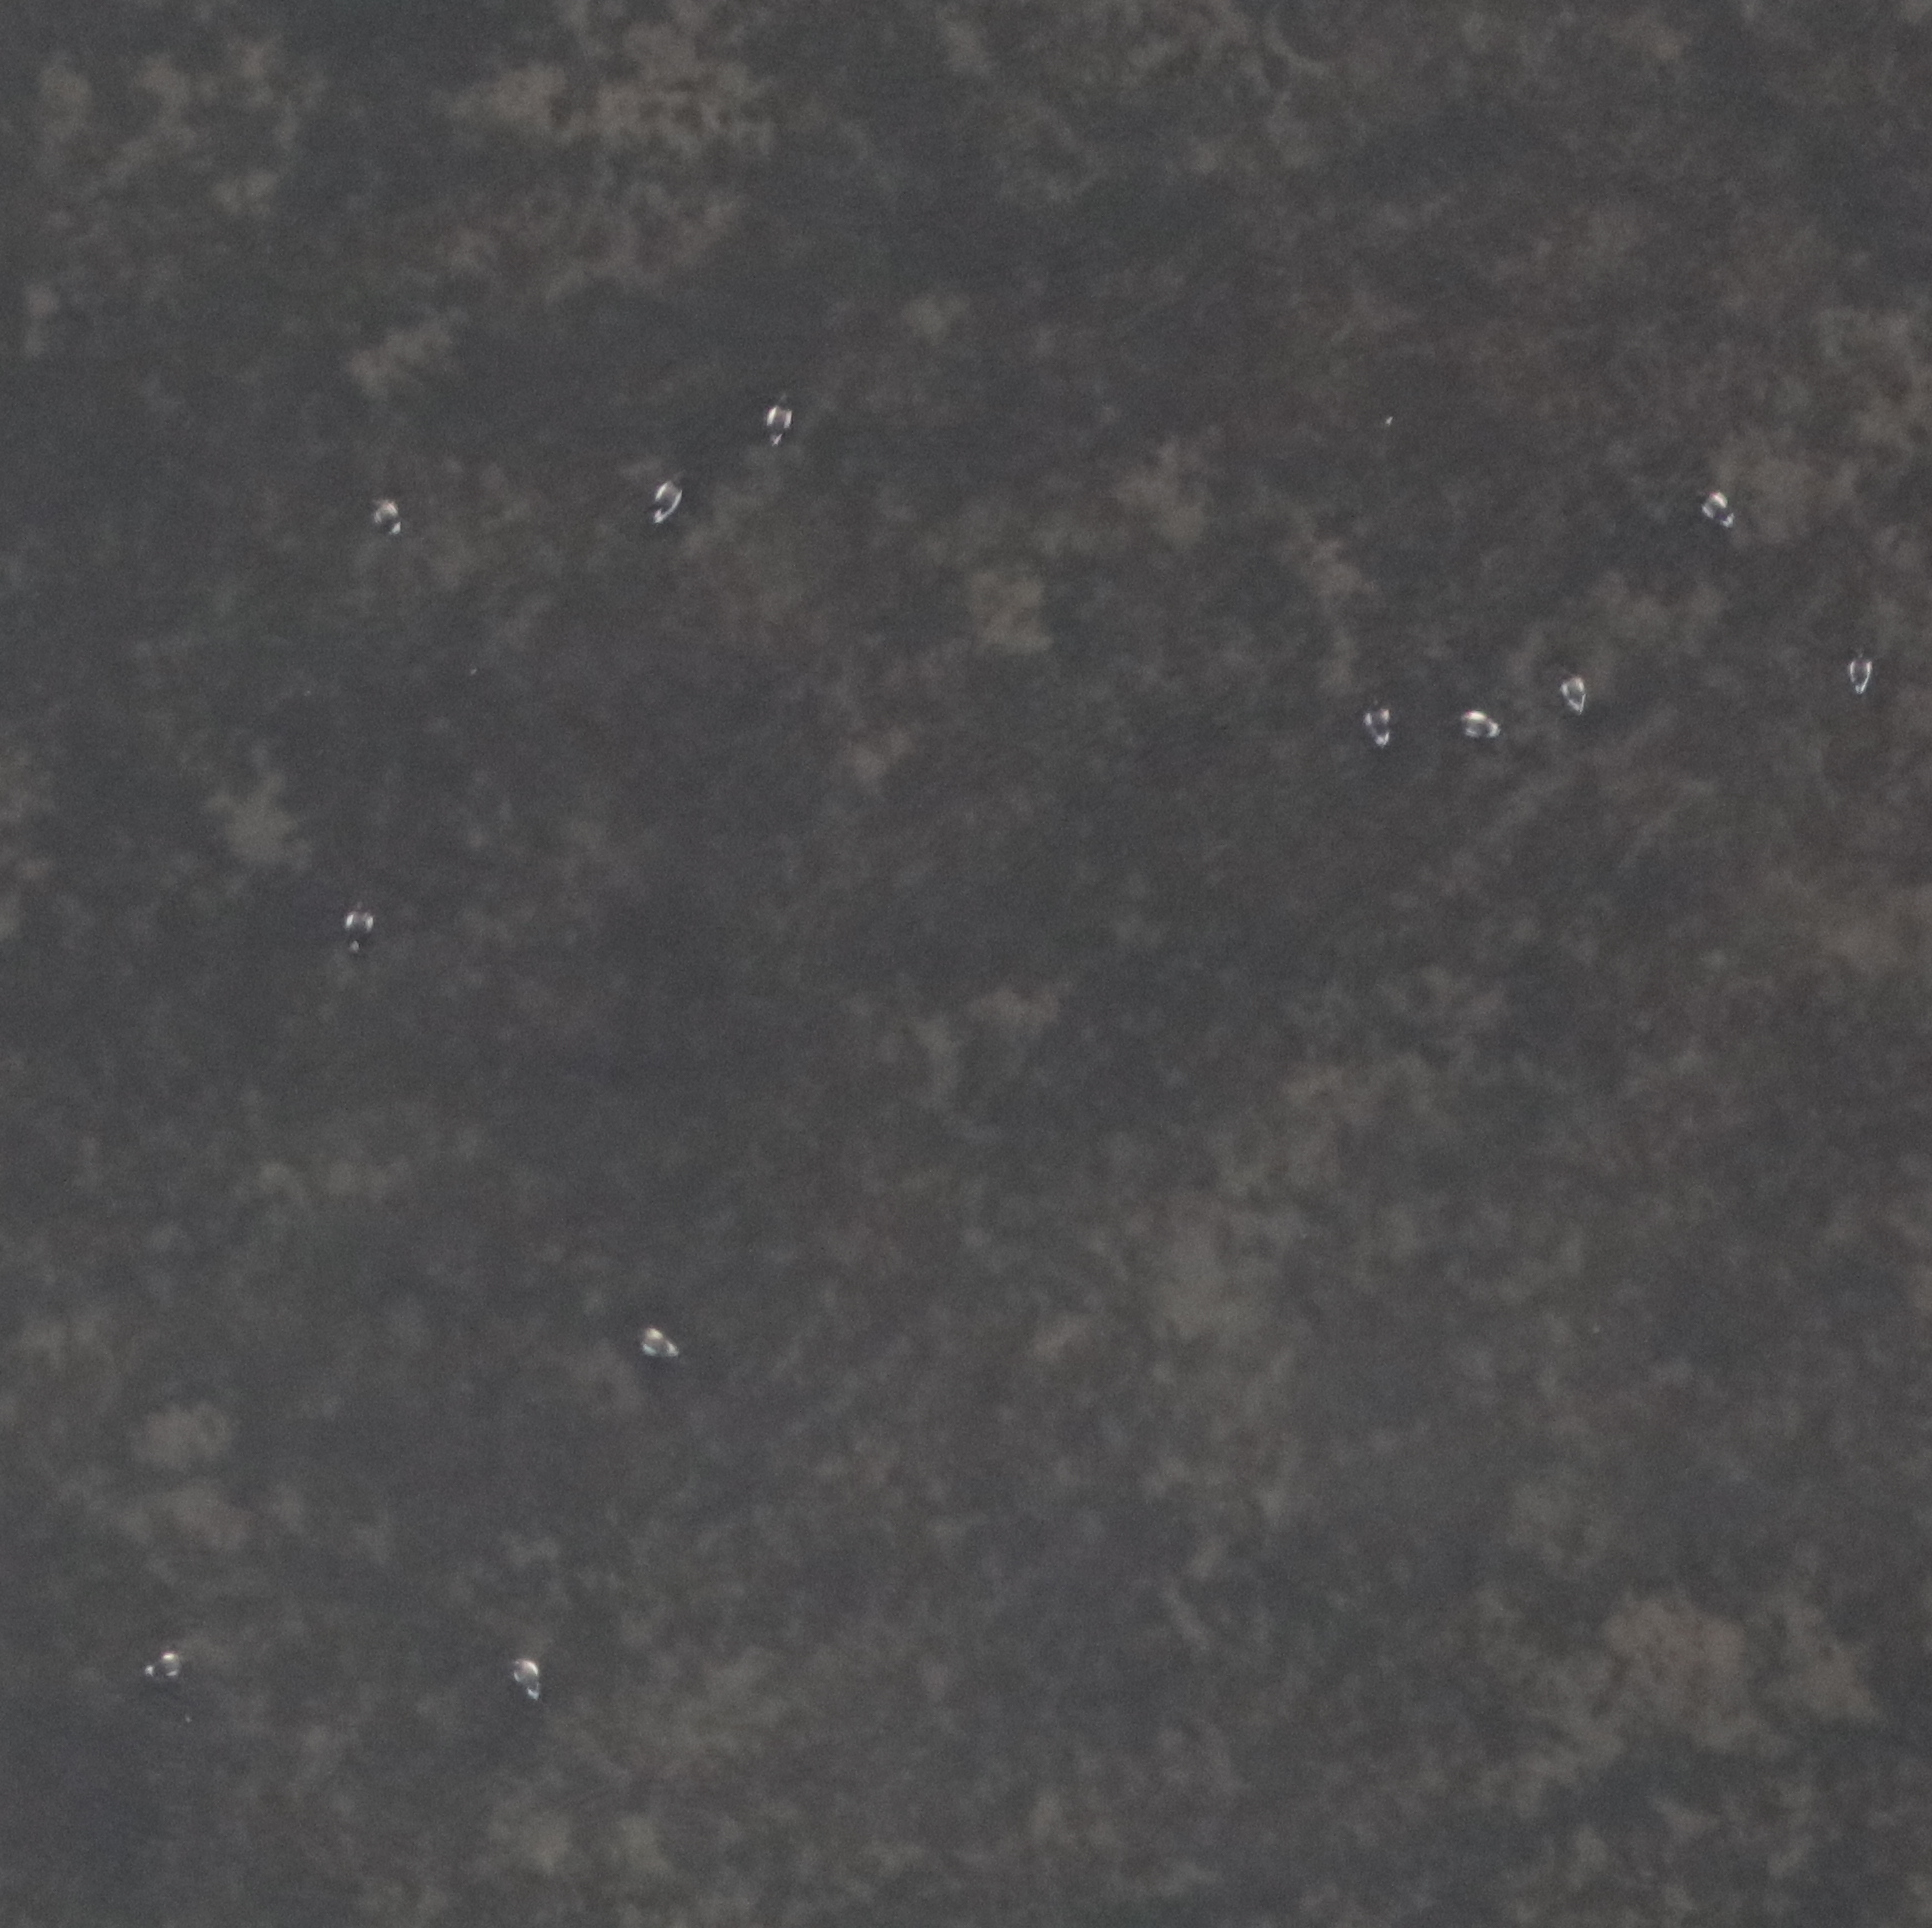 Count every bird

12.